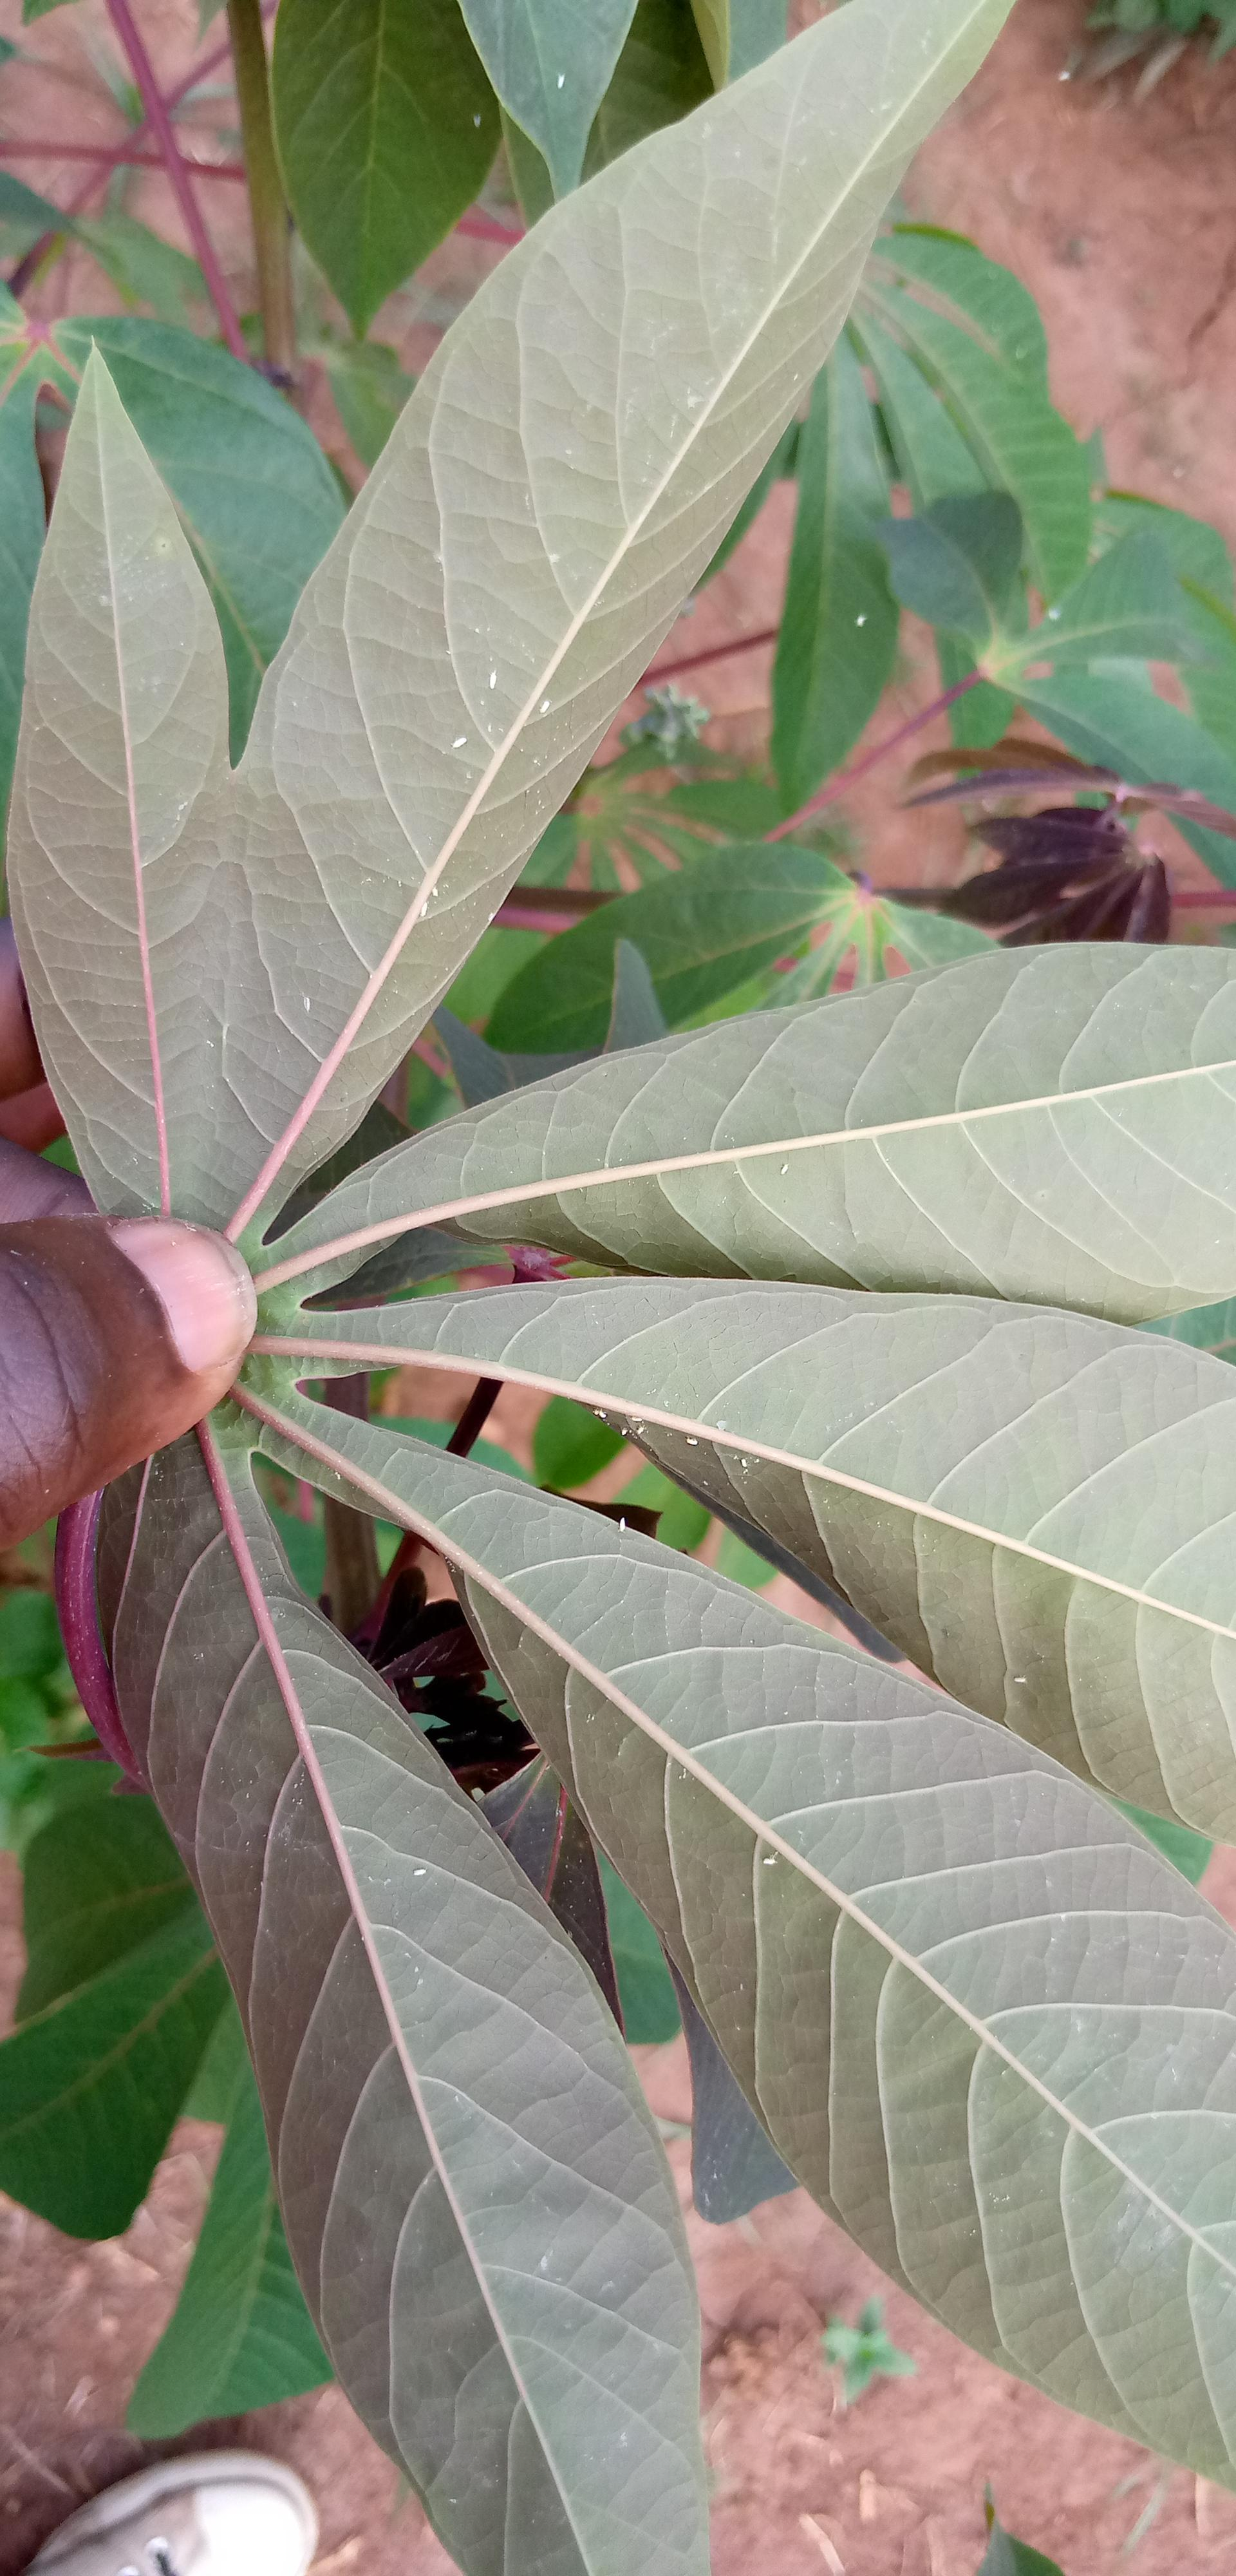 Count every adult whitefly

19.